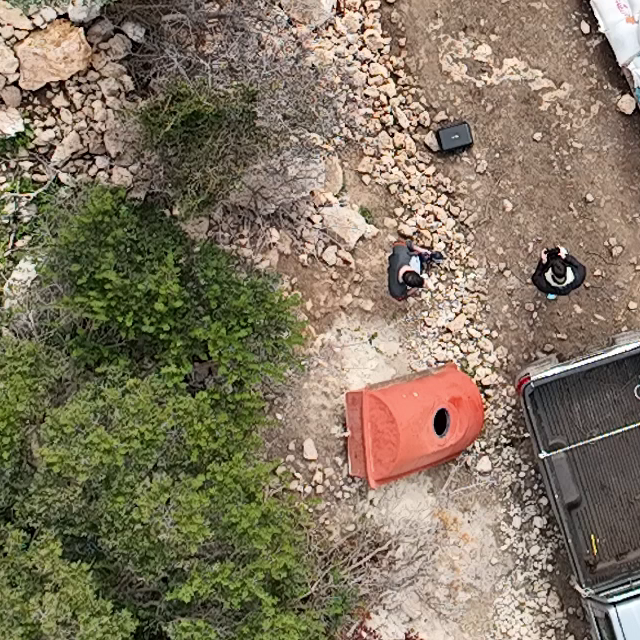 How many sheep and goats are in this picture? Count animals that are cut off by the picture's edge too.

0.